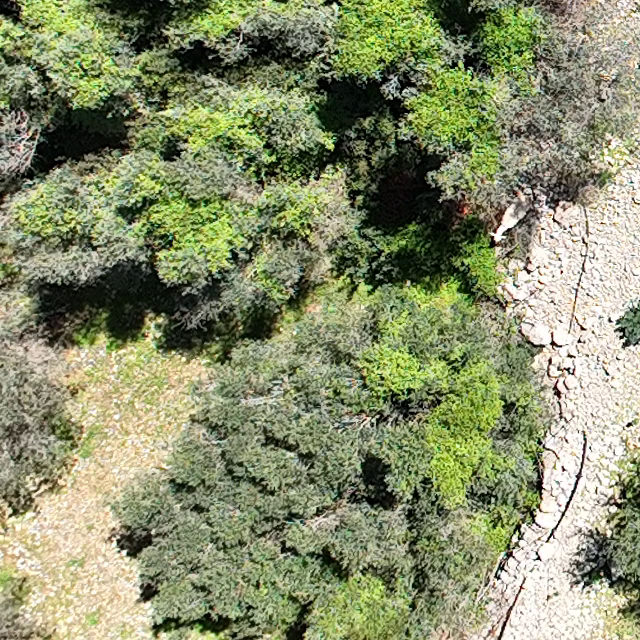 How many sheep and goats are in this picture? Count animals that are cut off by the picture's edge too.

1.